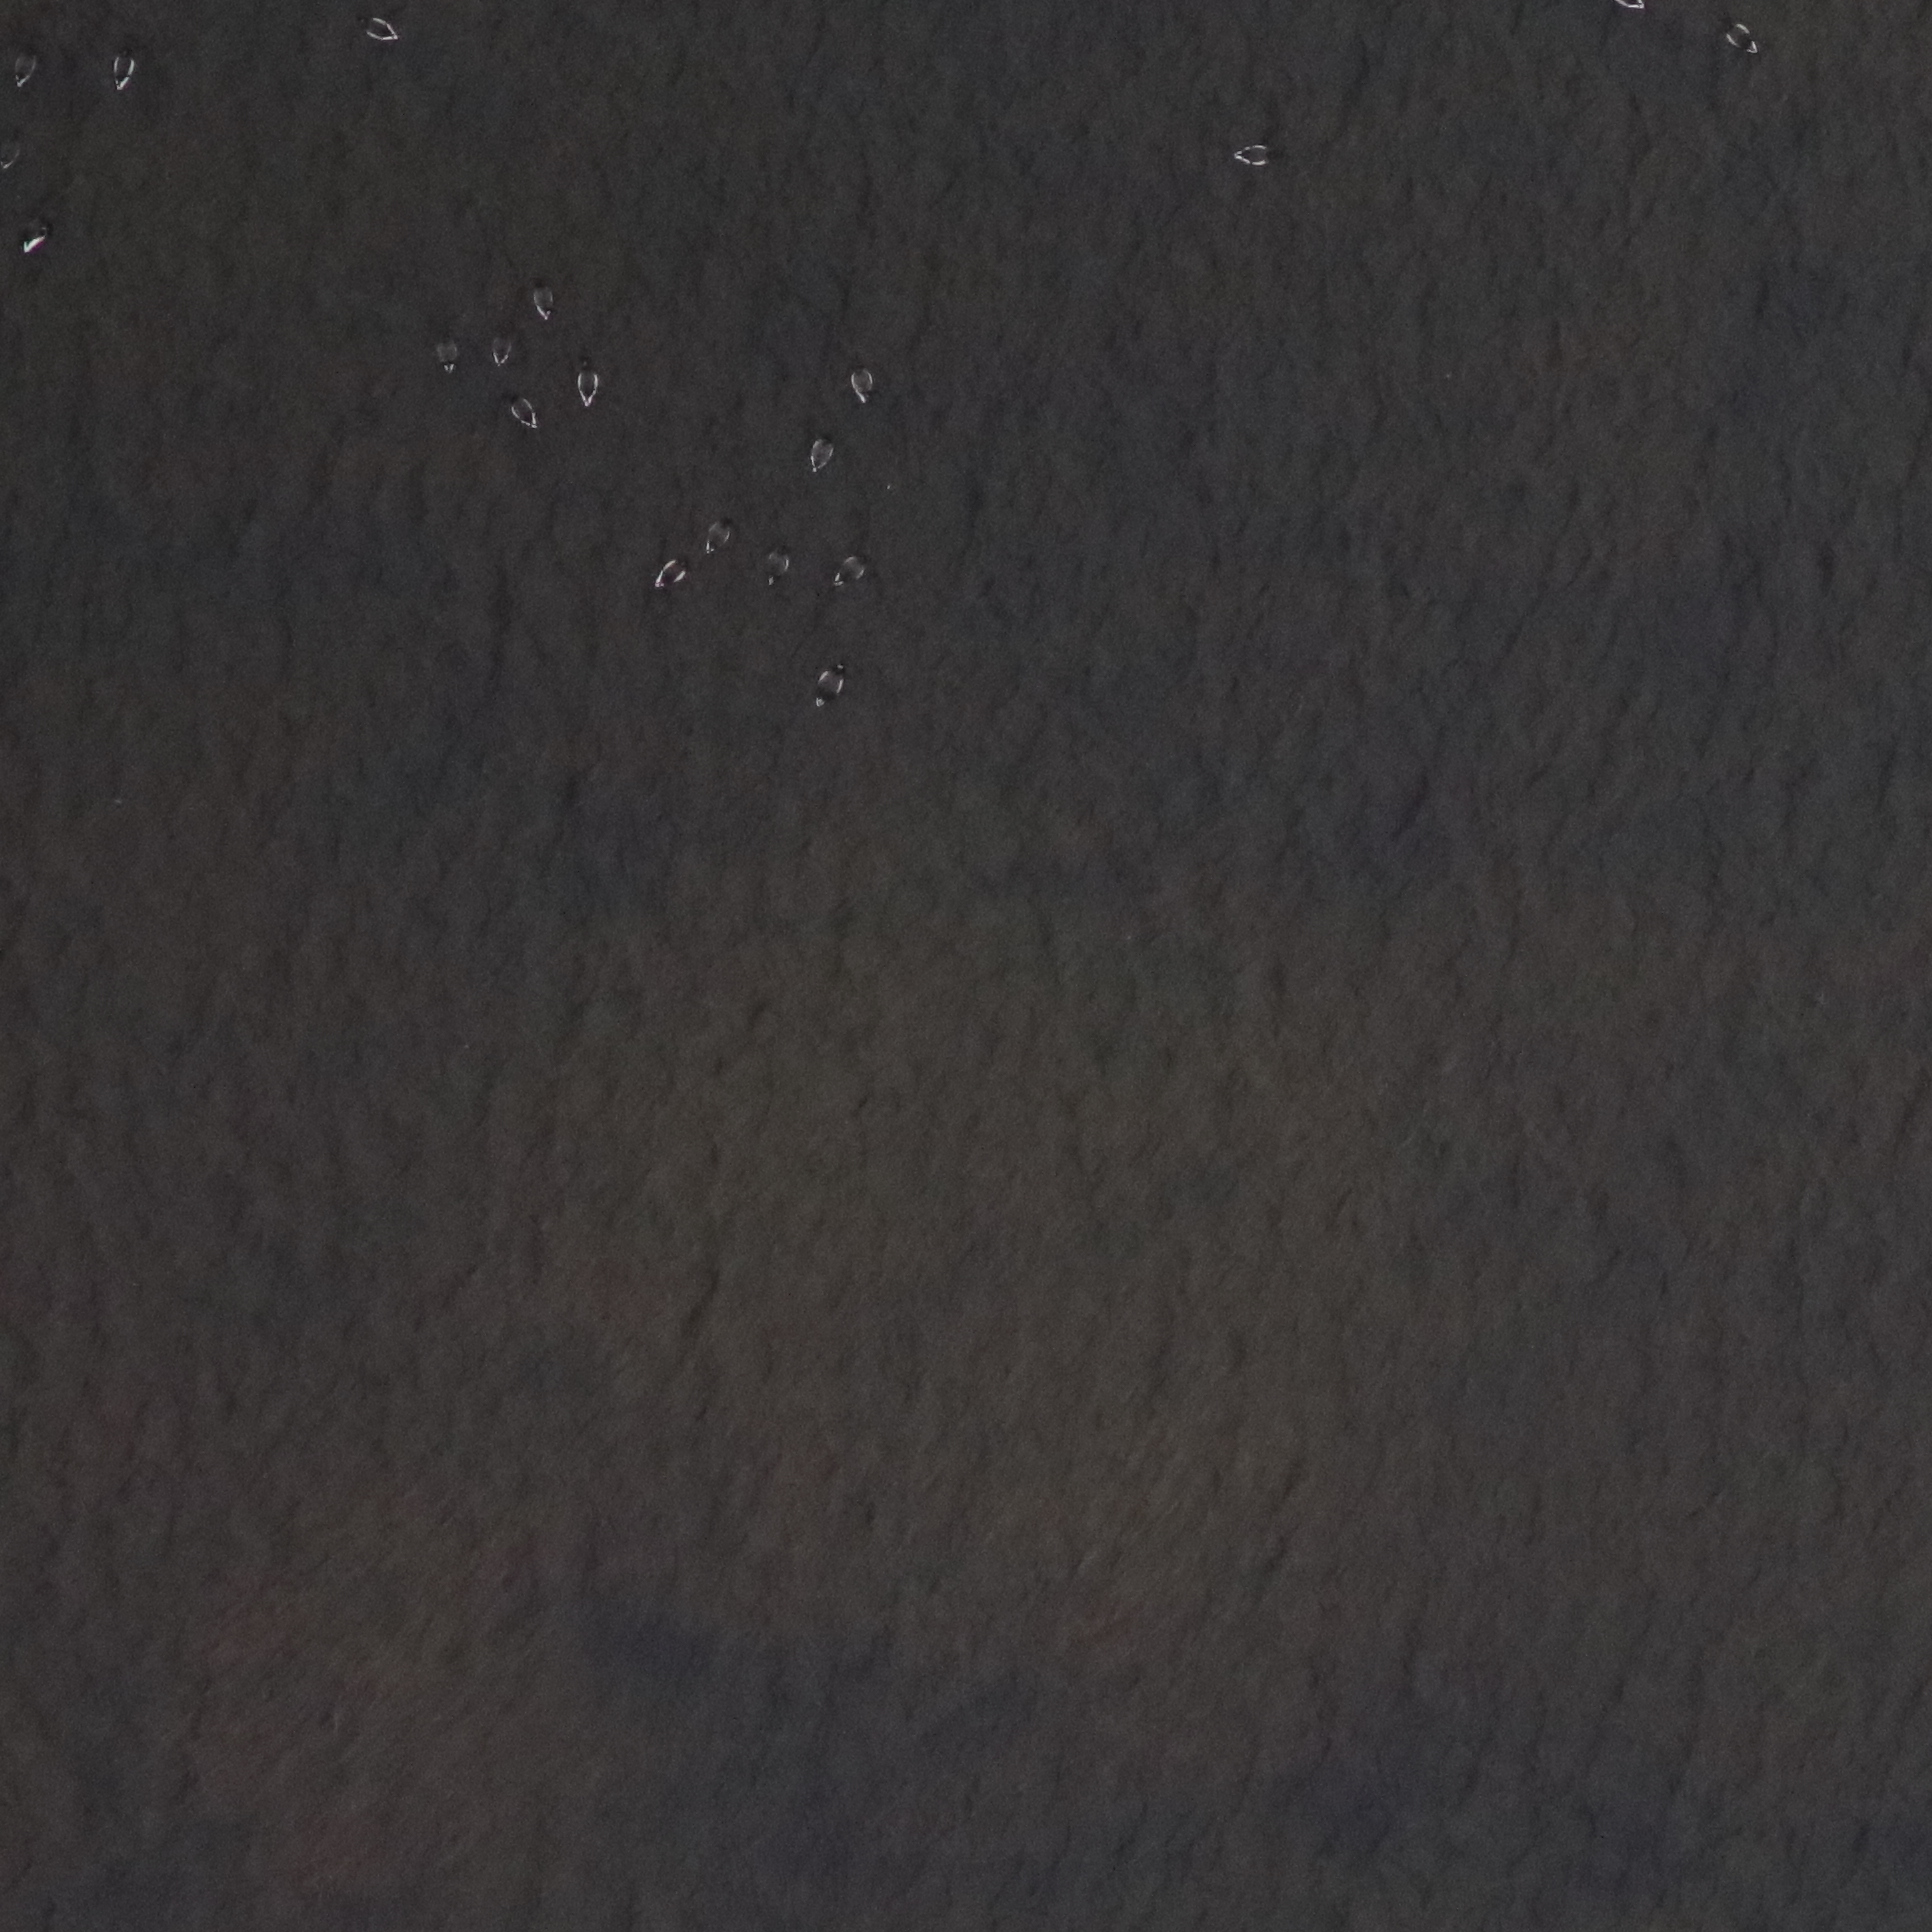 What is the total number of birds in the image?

19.